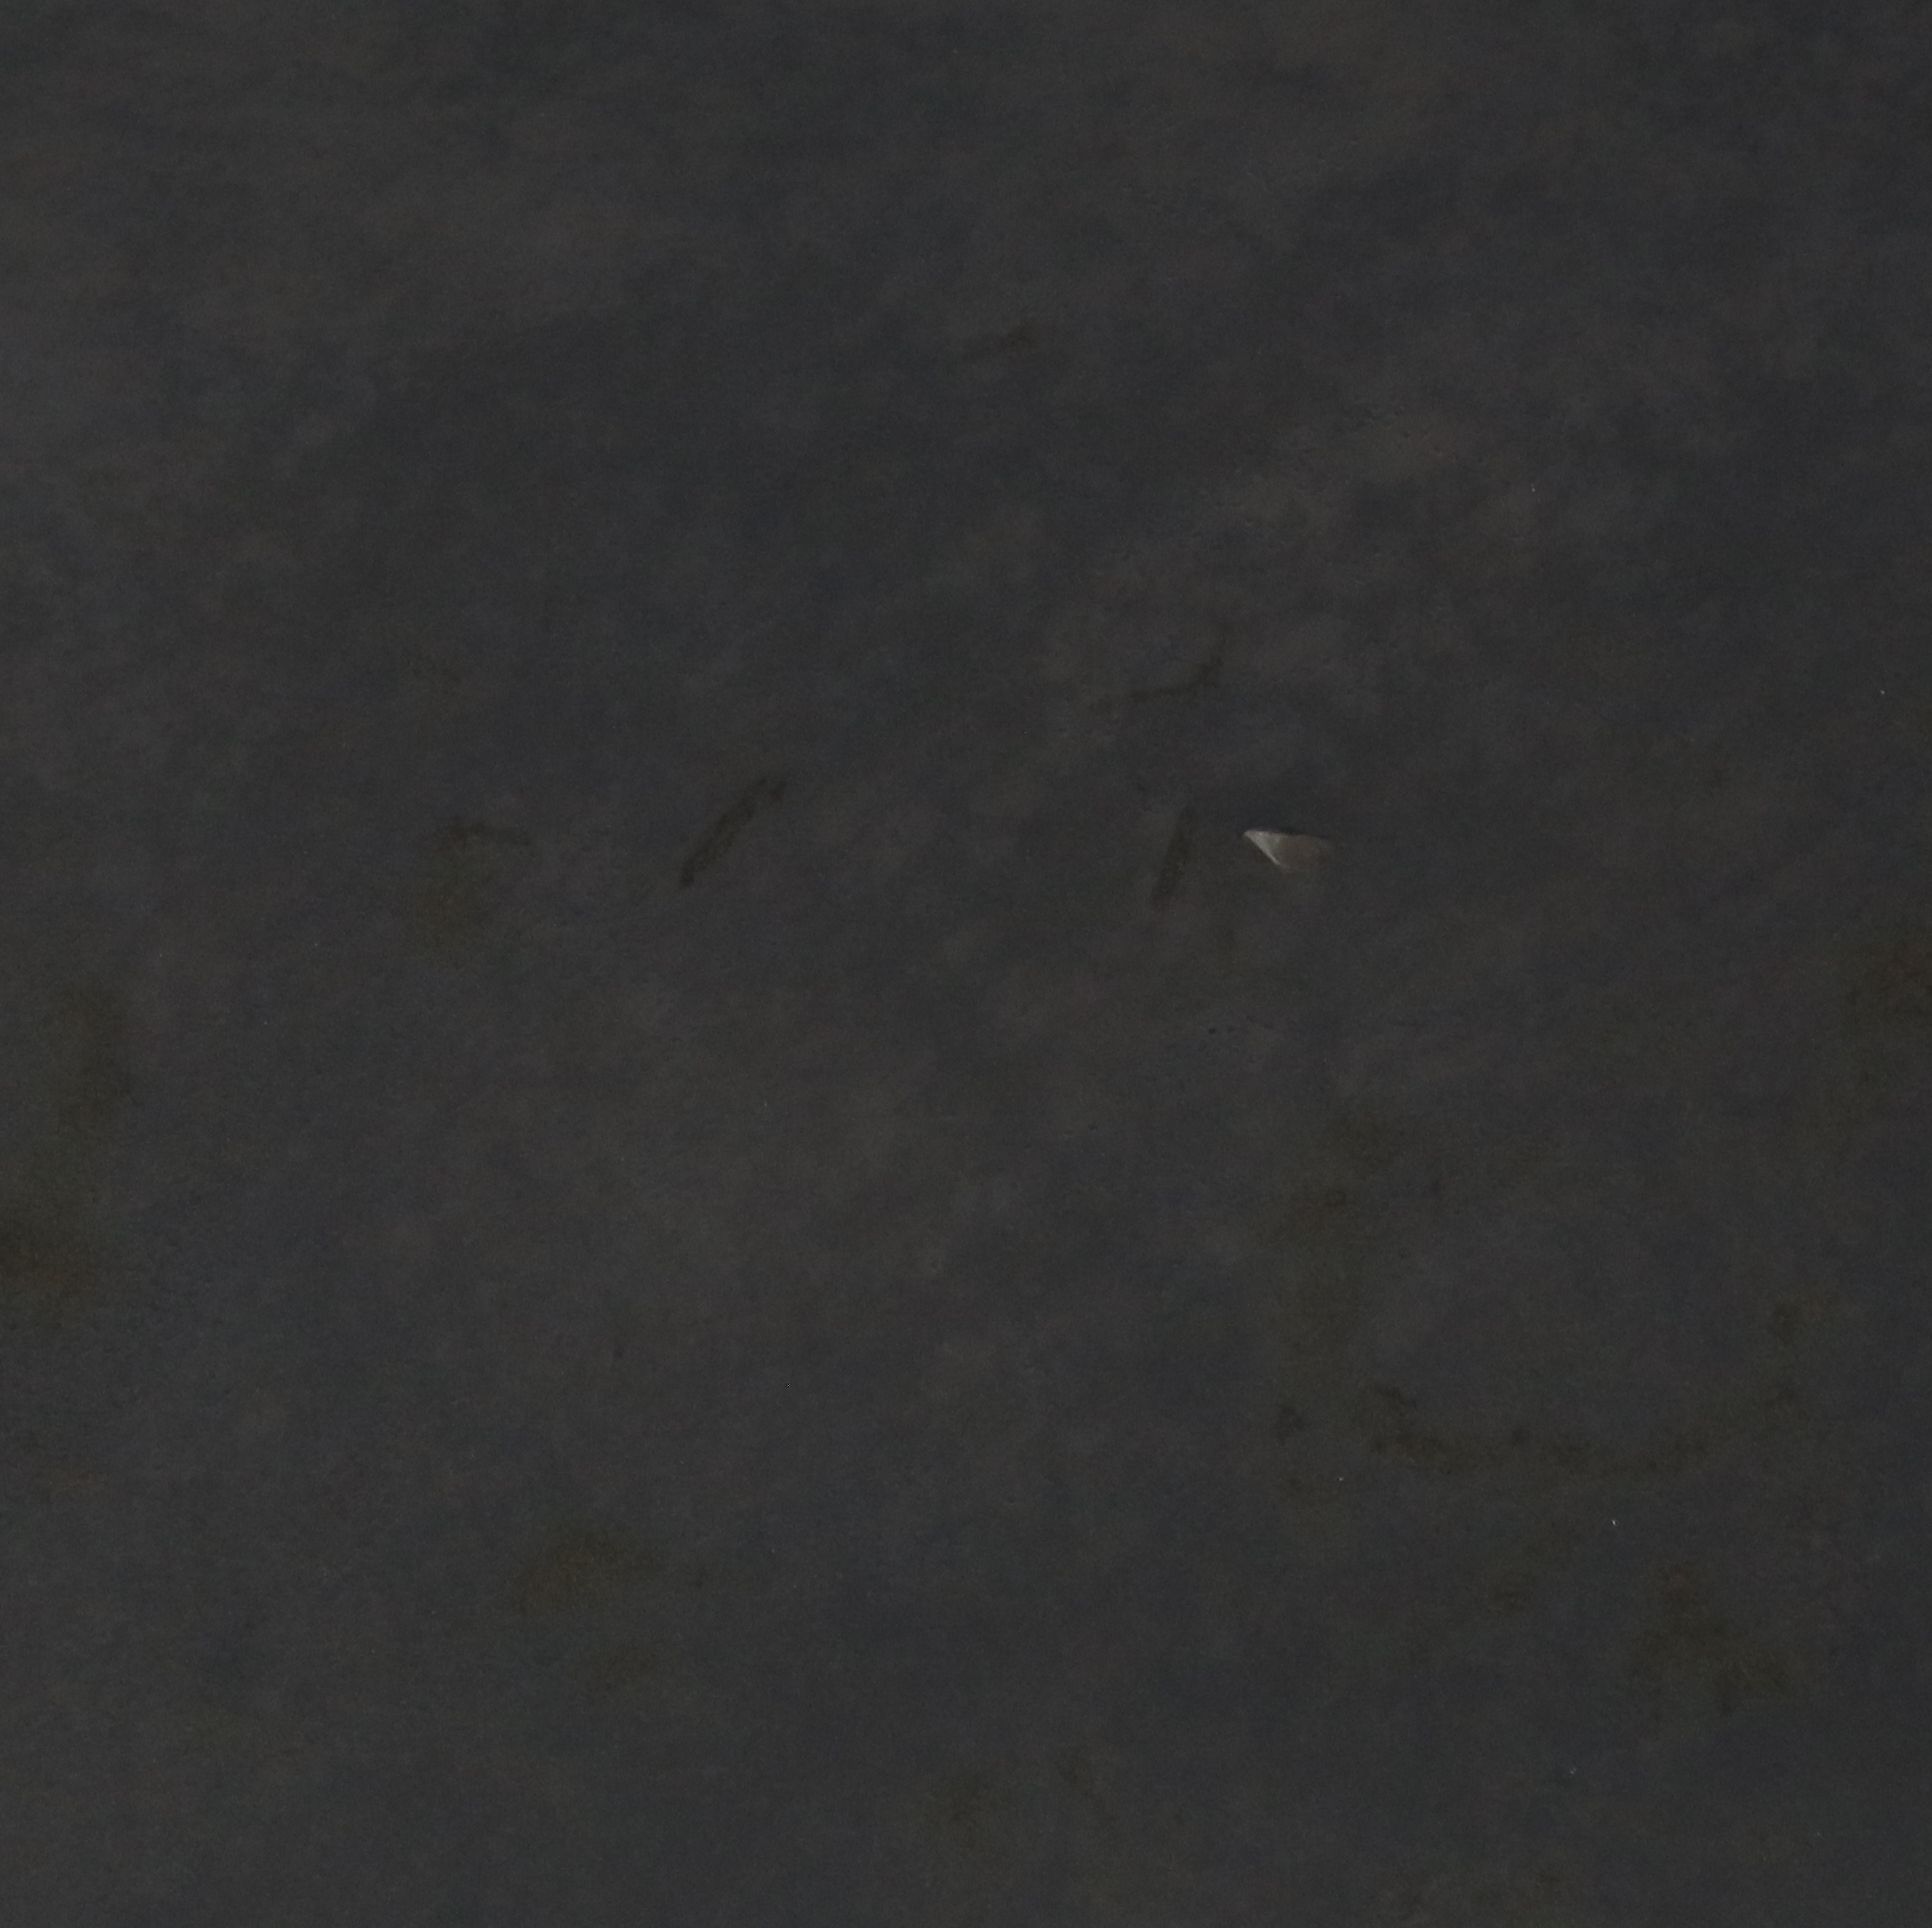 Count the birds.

1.